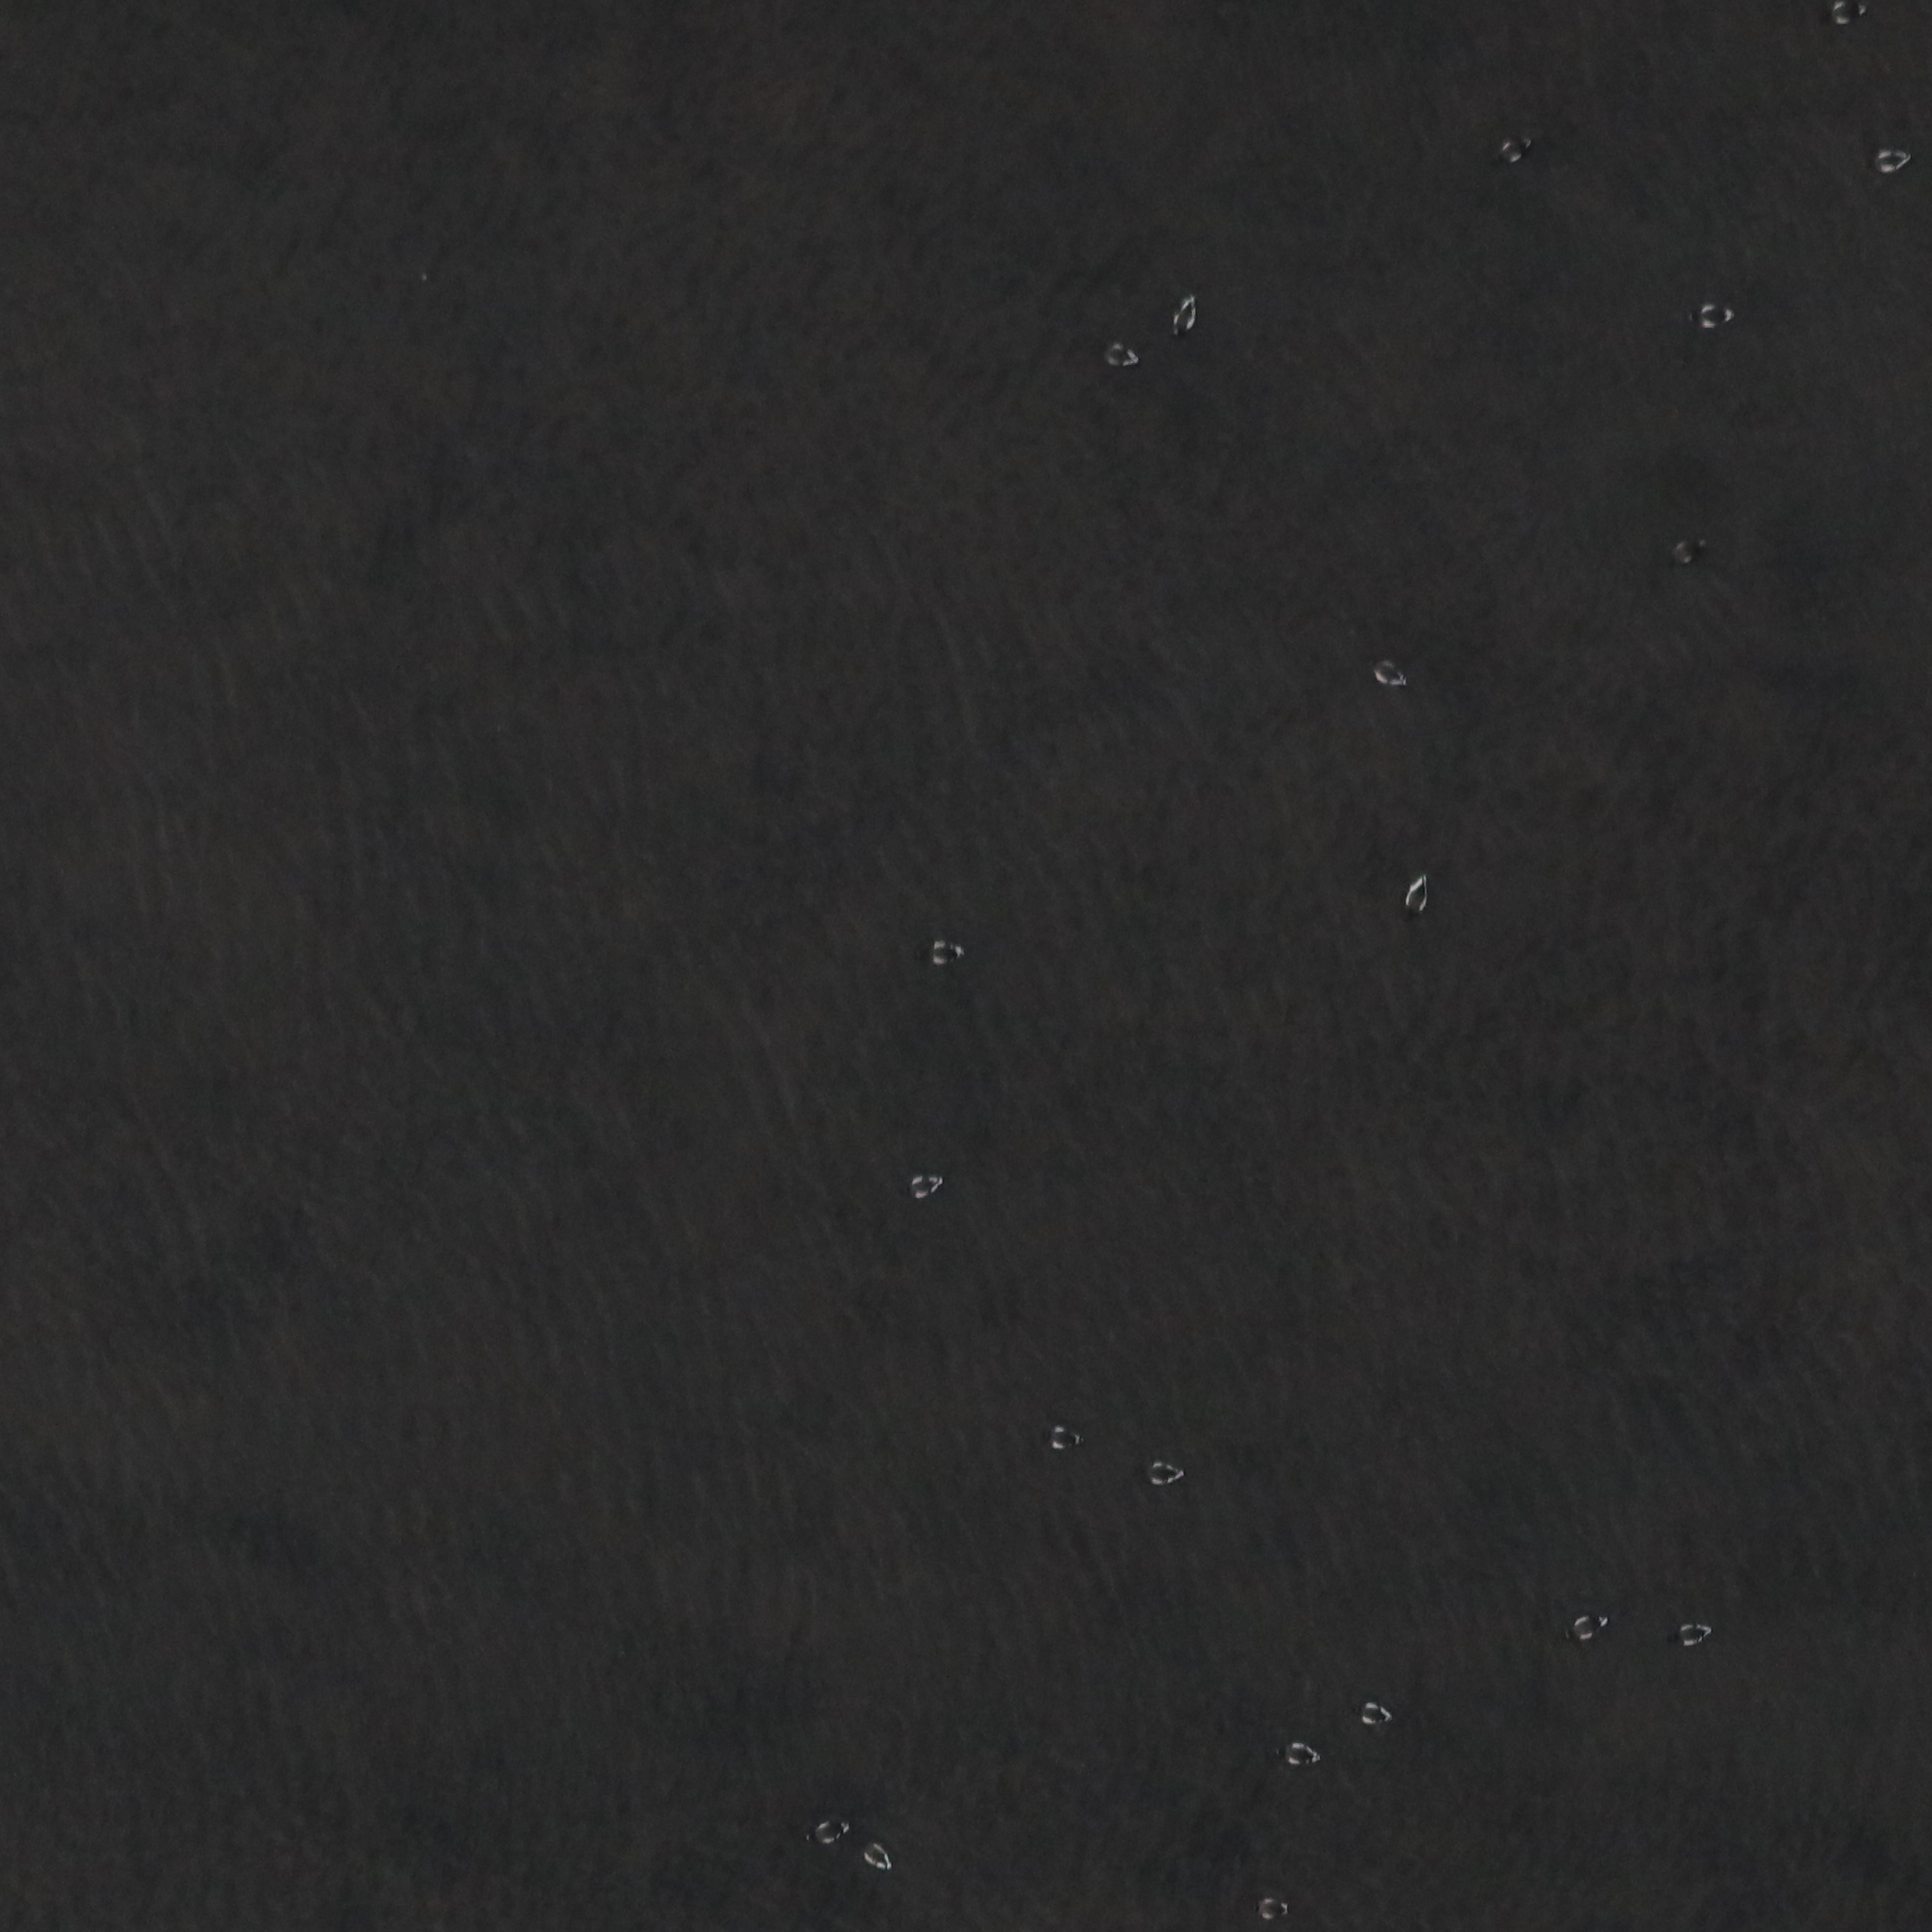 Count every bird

20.